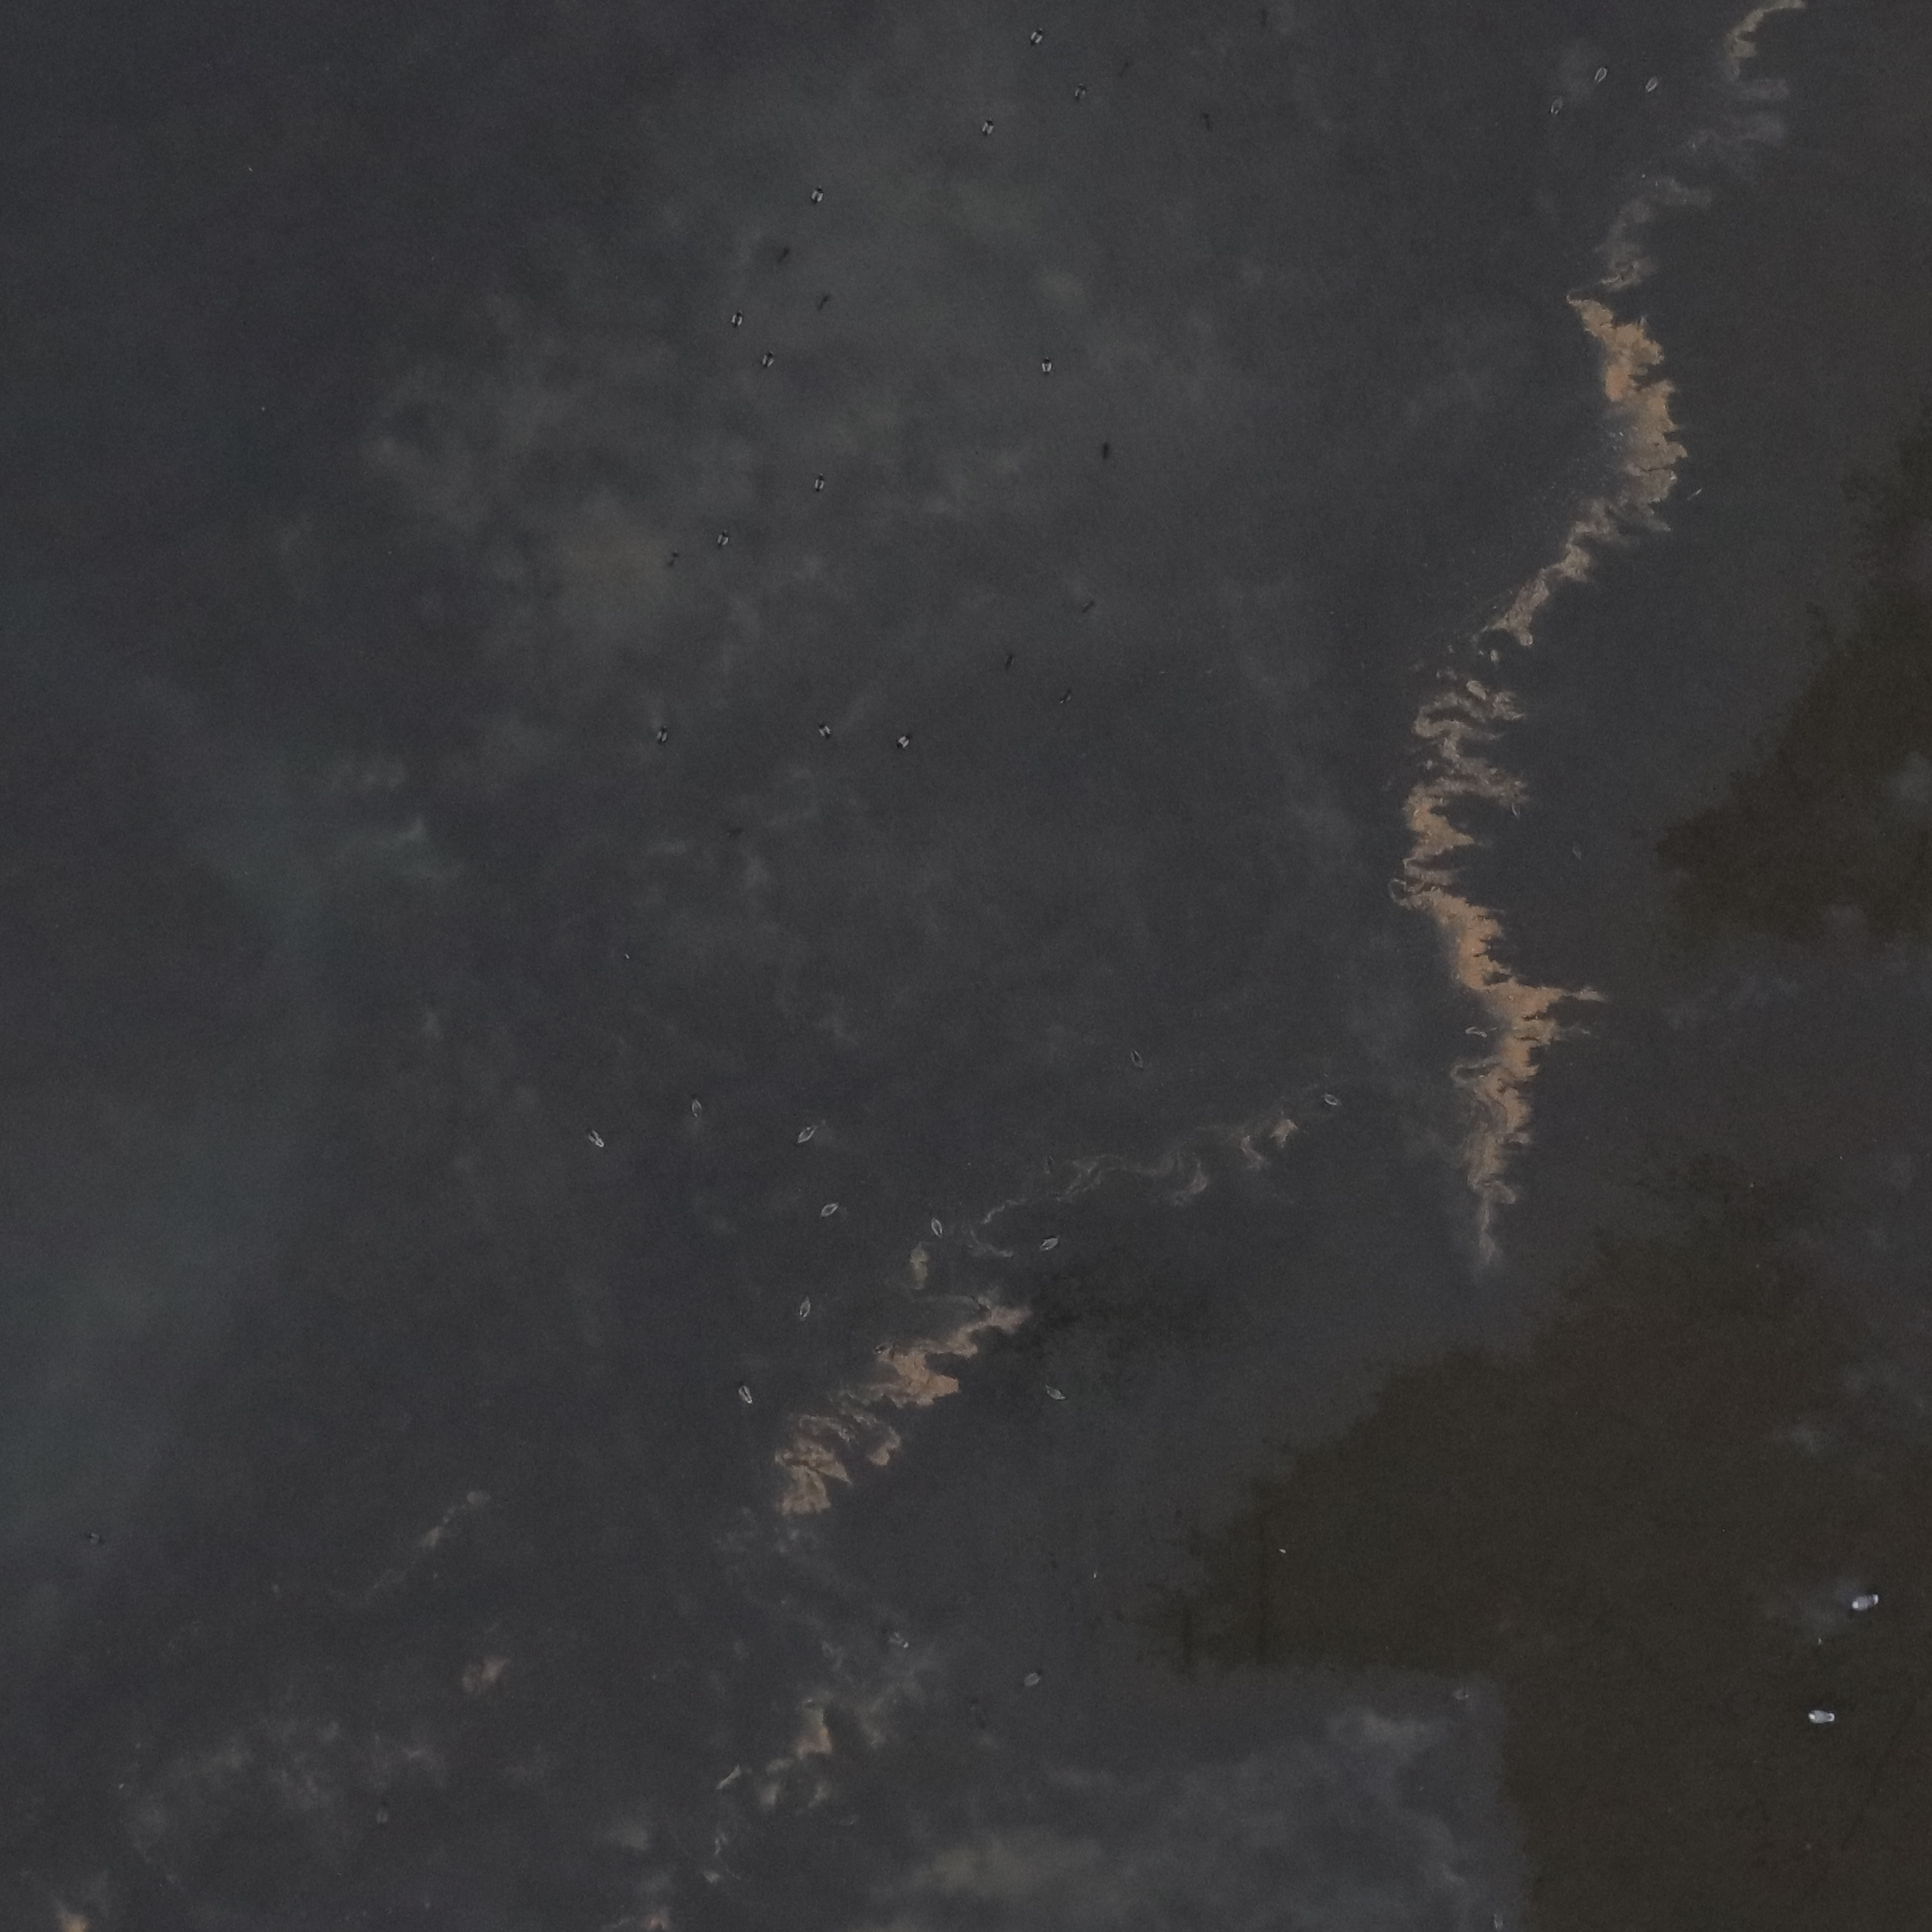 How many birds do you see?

48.